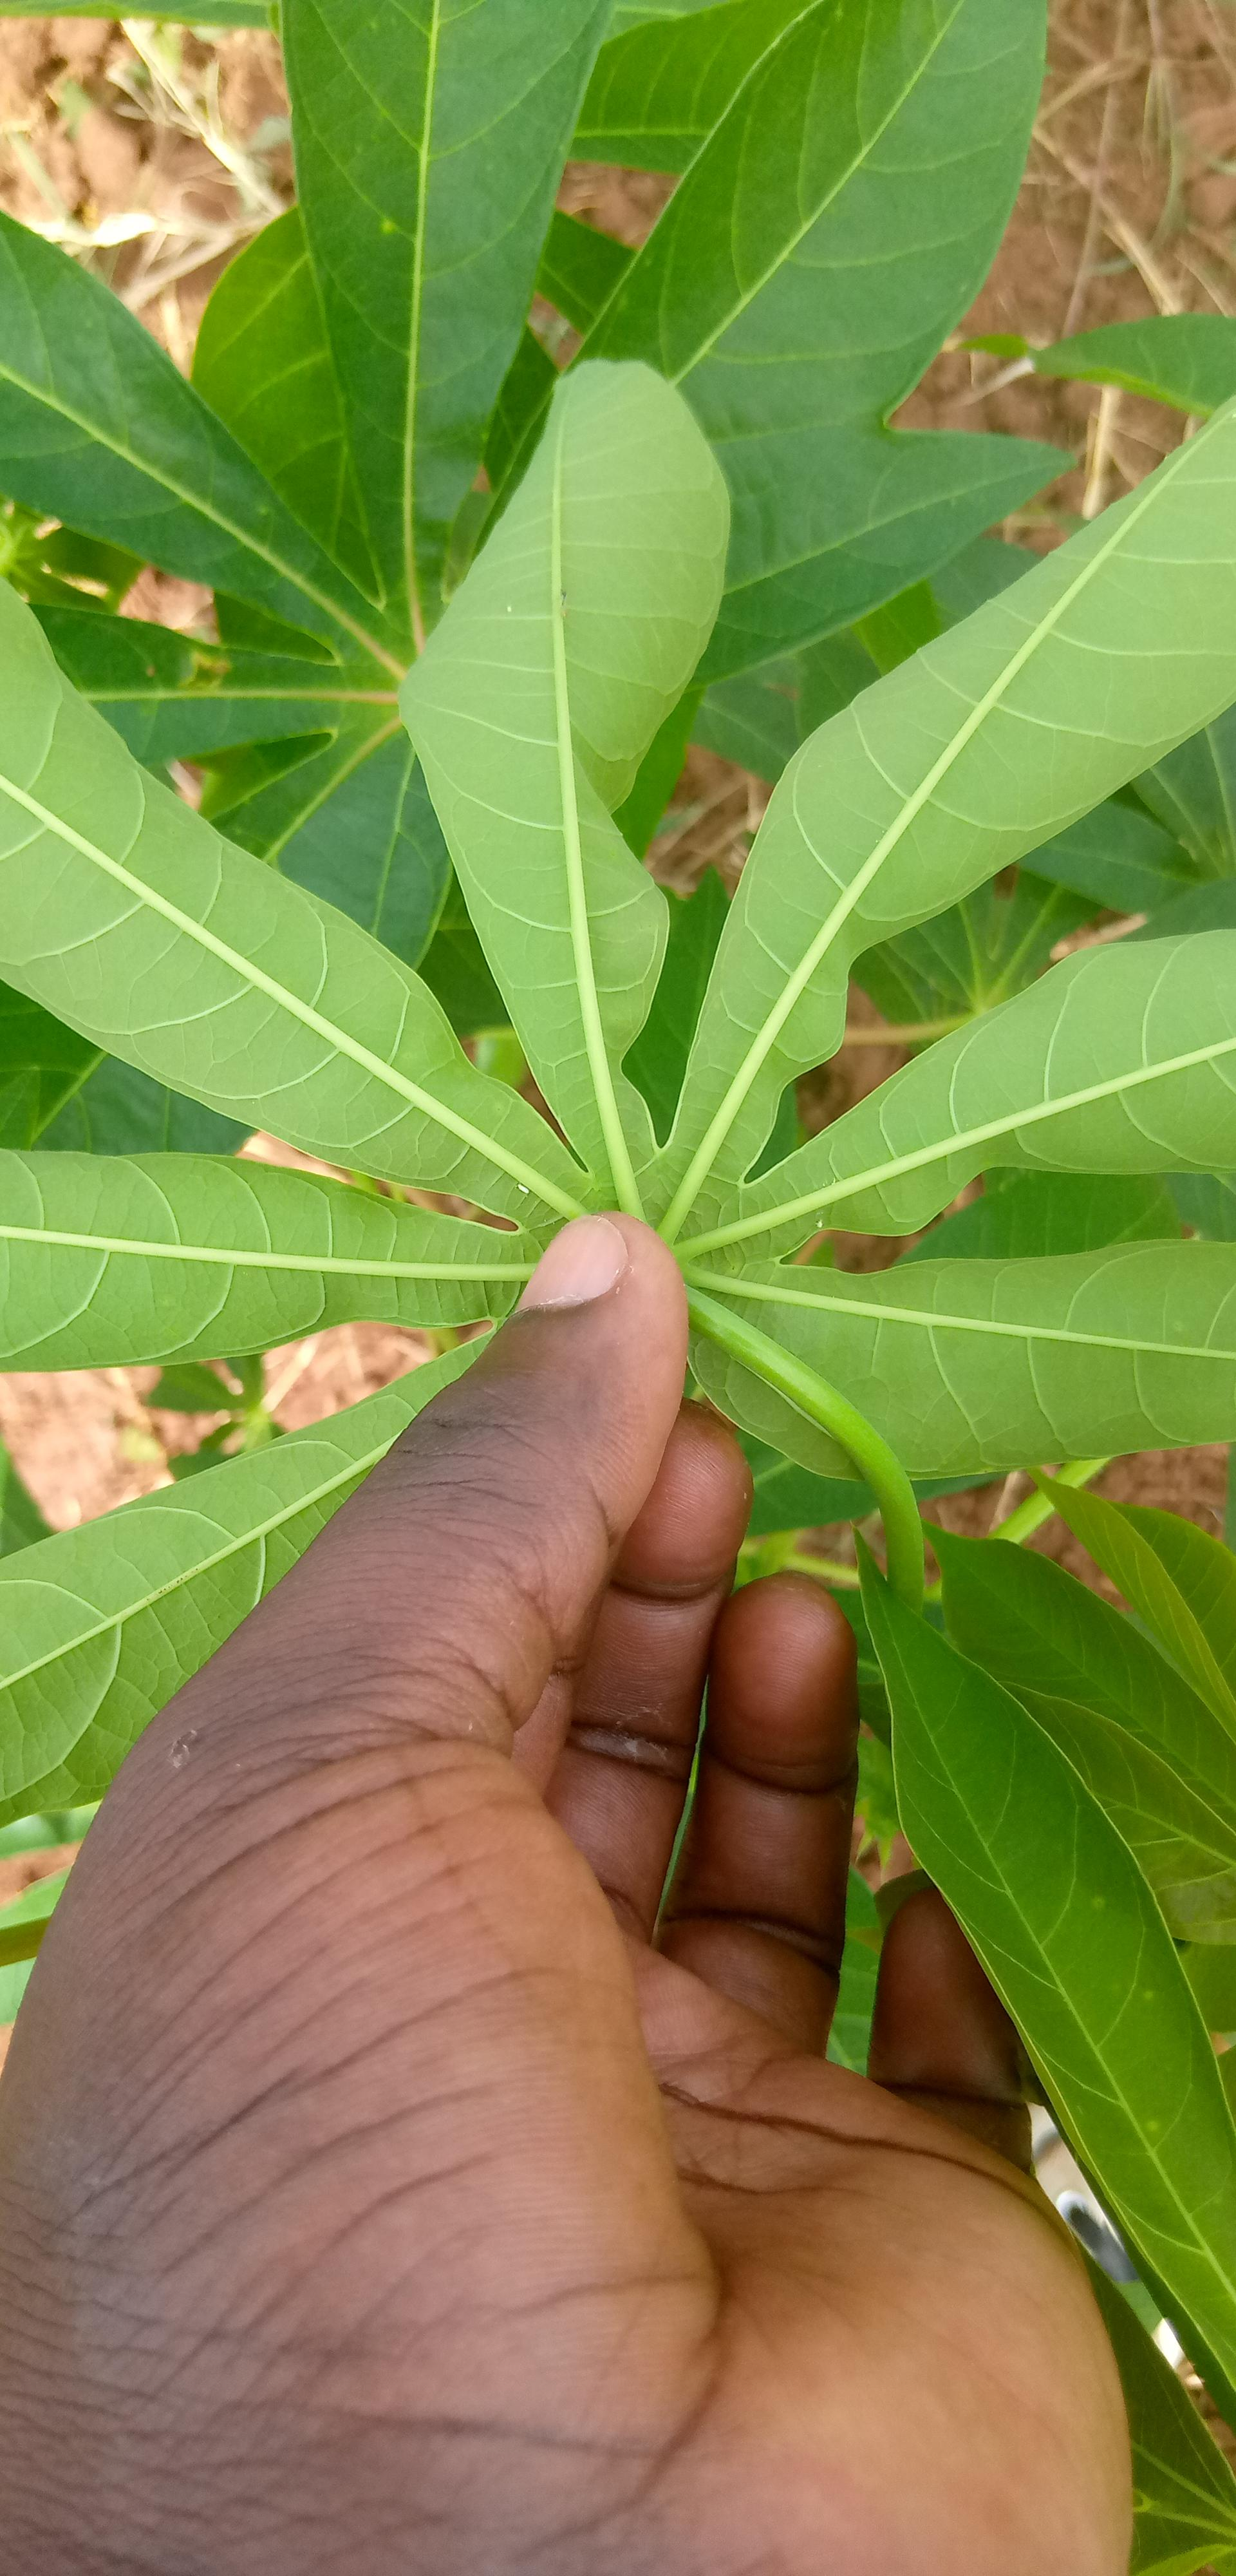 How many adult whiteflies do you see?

2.